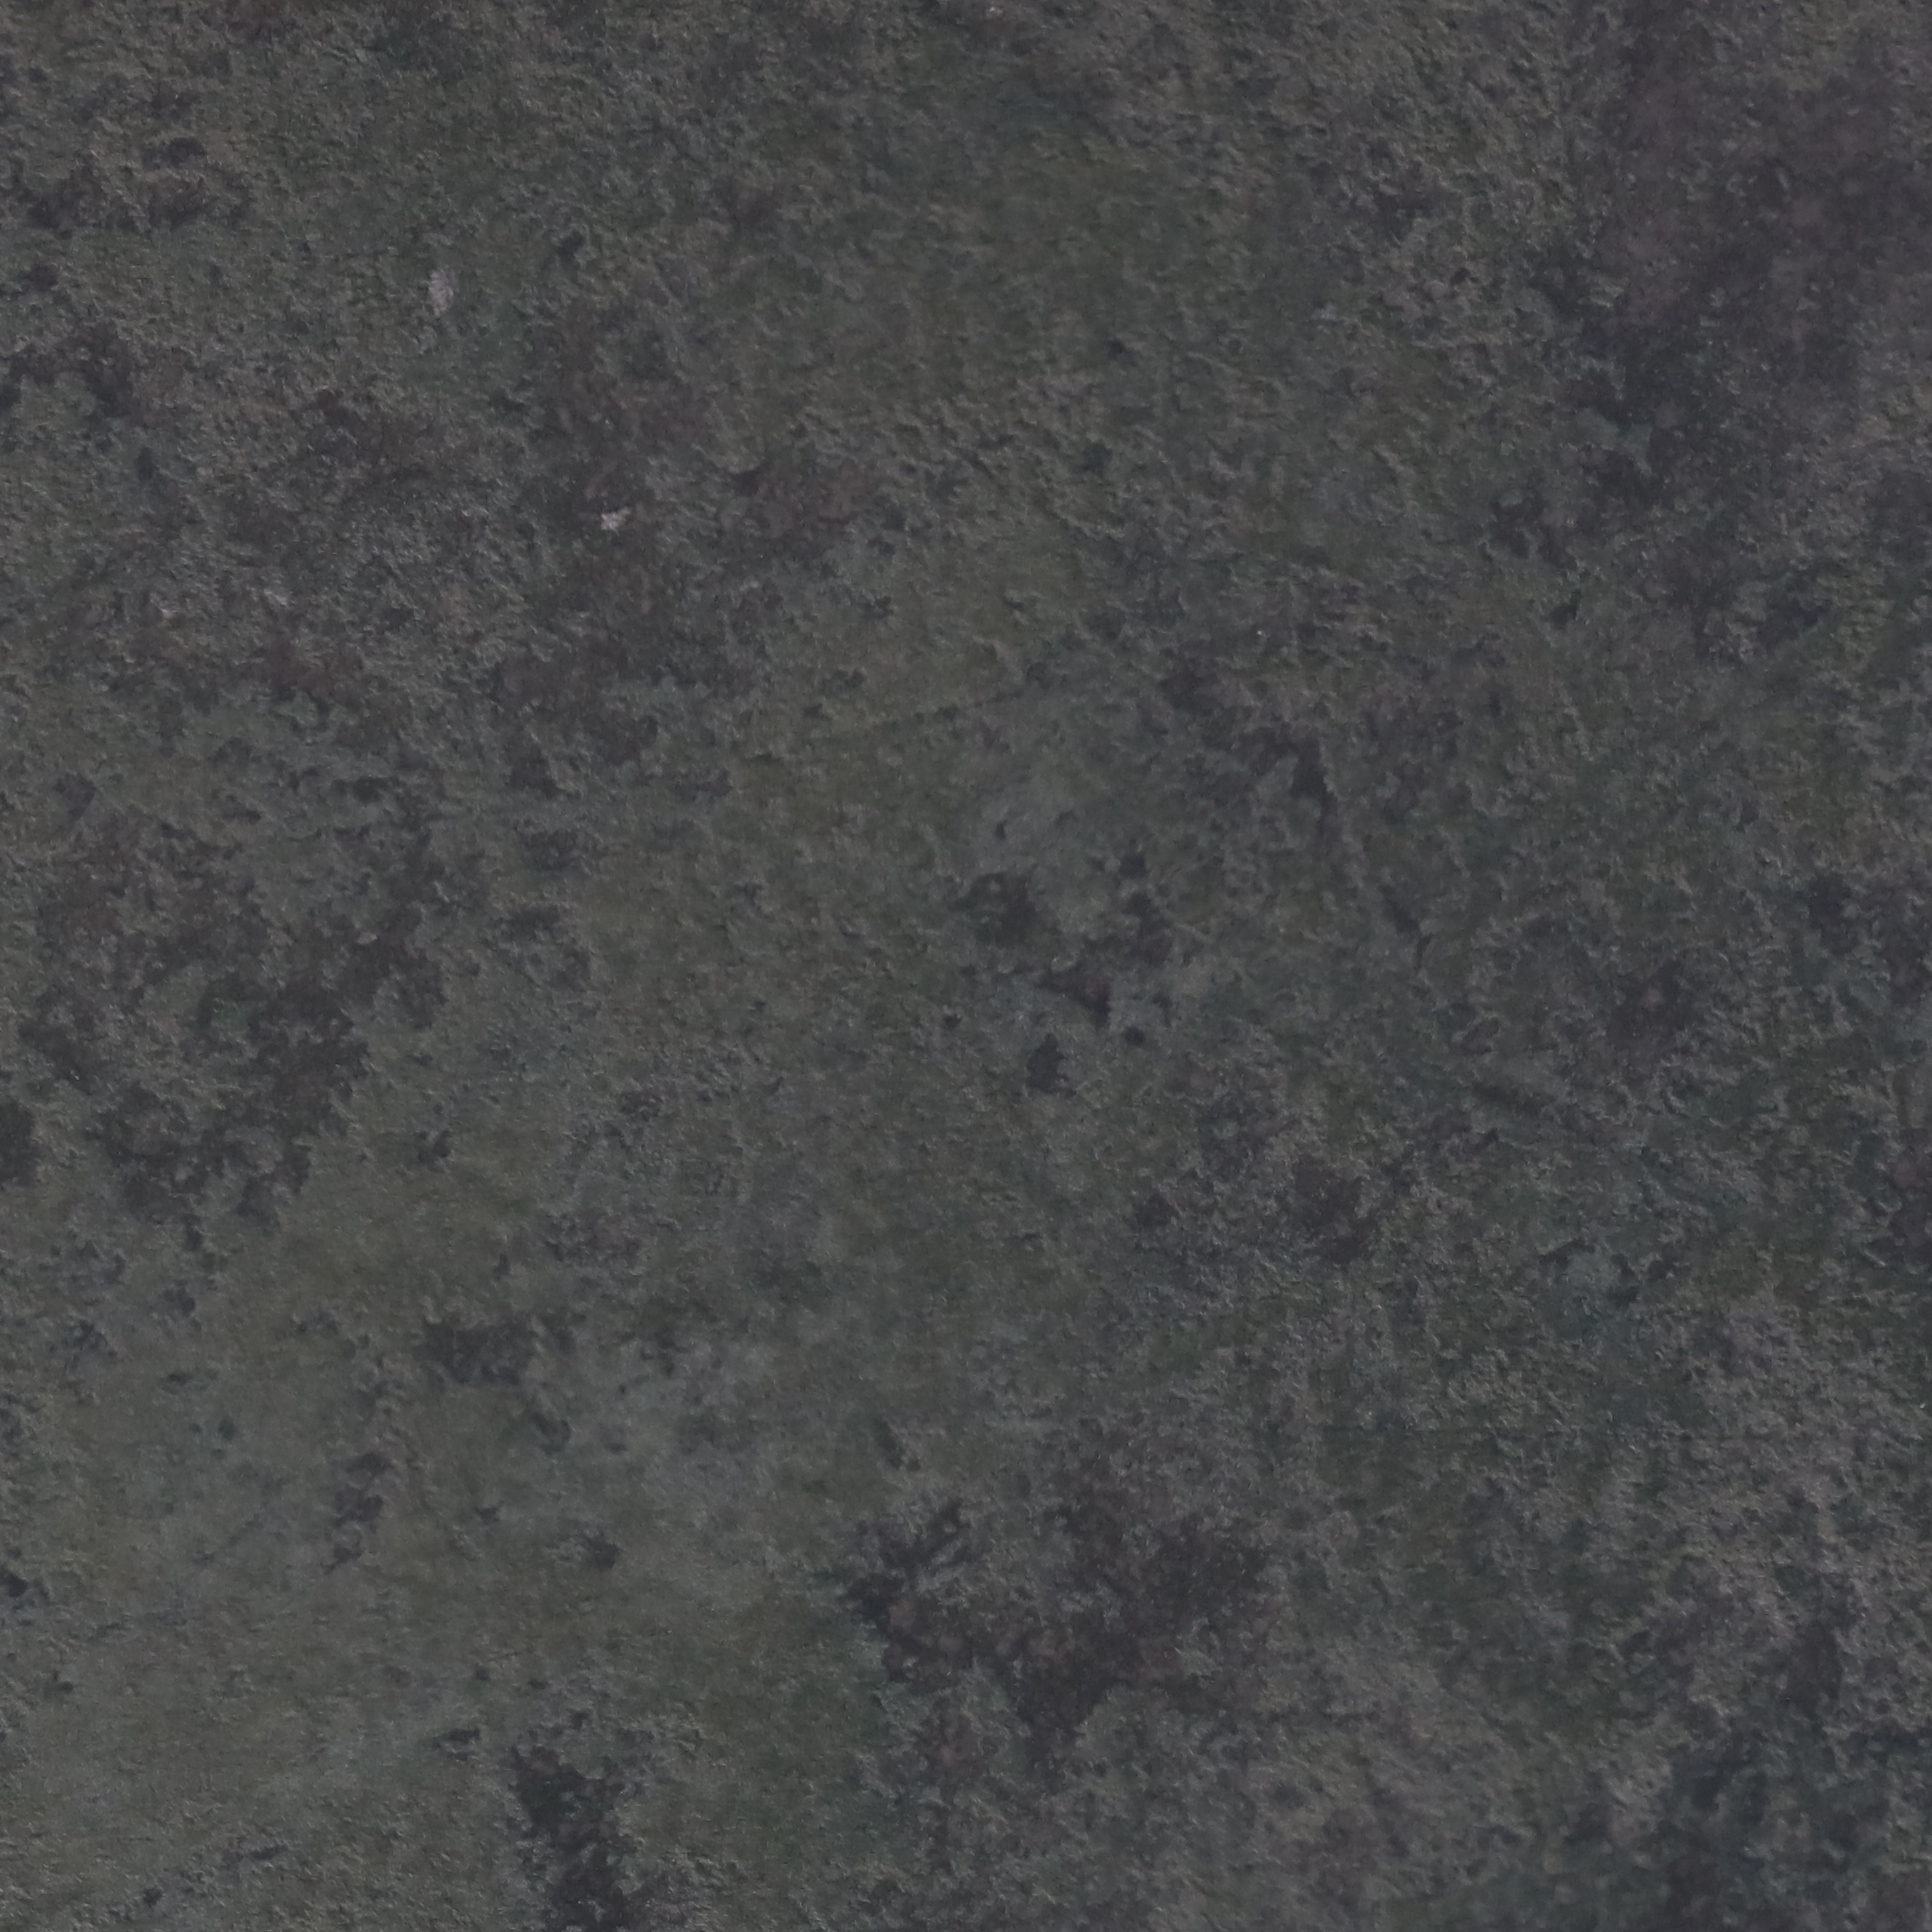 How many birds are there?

0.